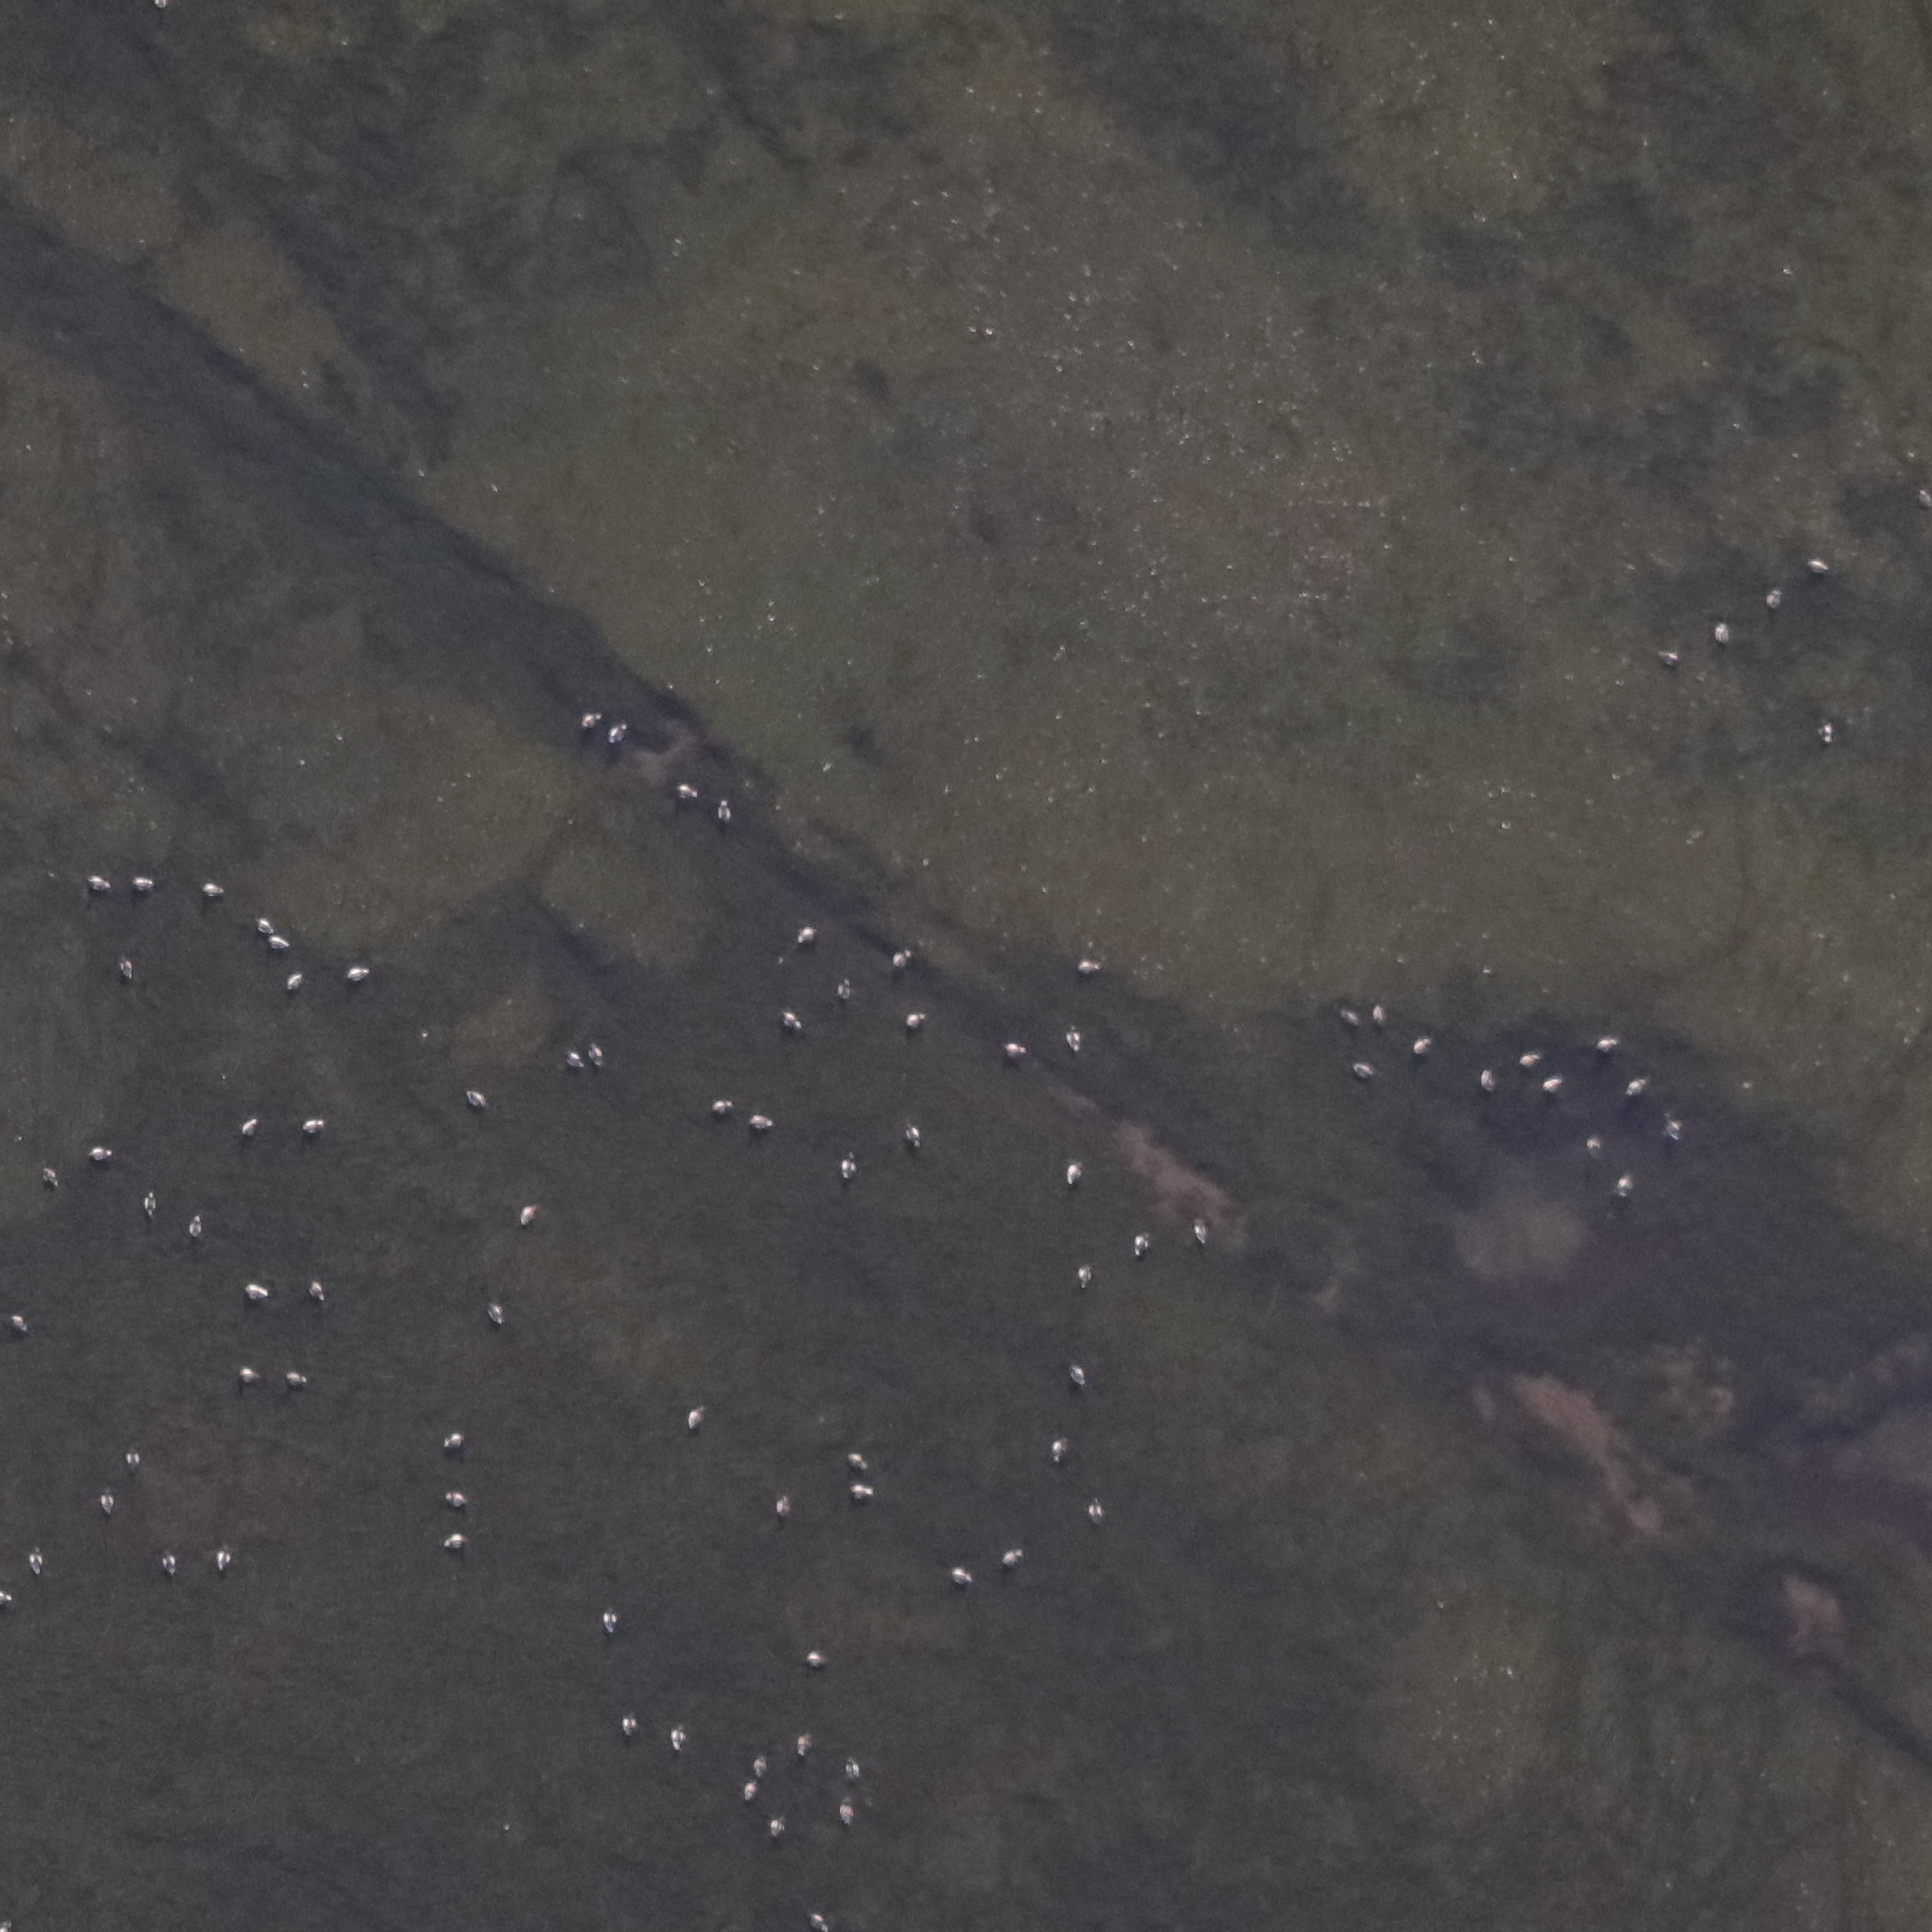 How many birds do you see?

90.